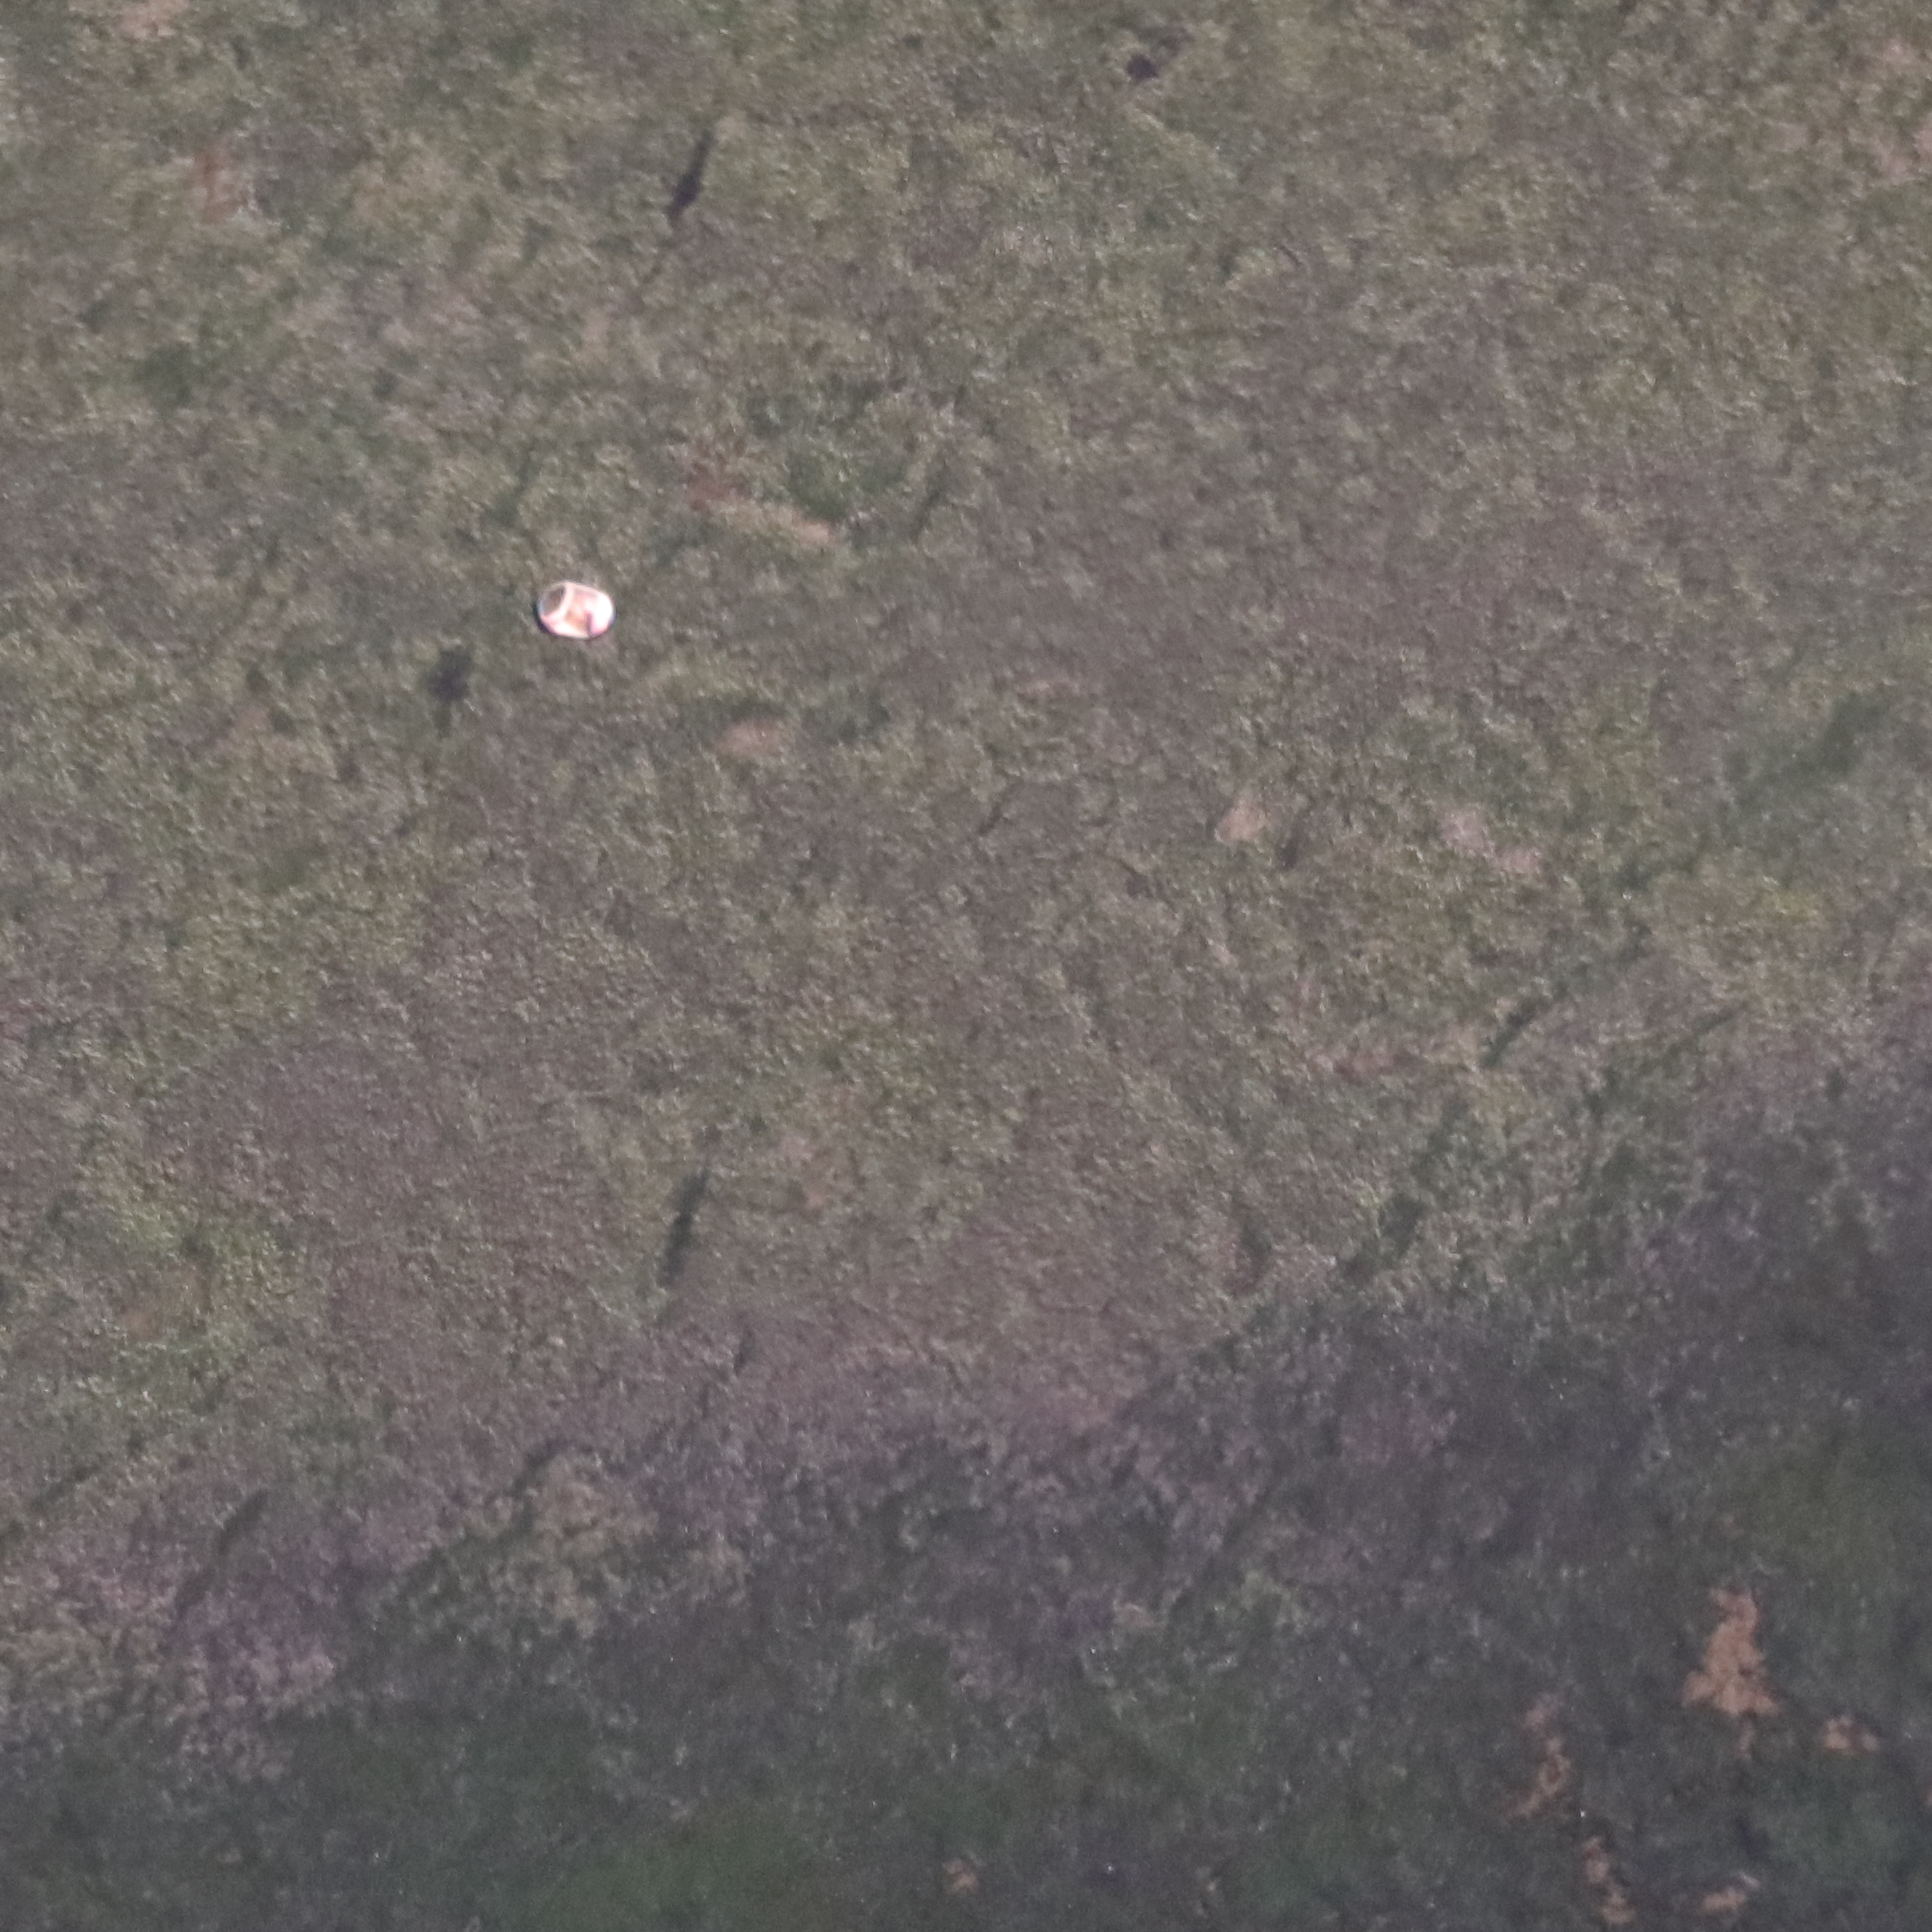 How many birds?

0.